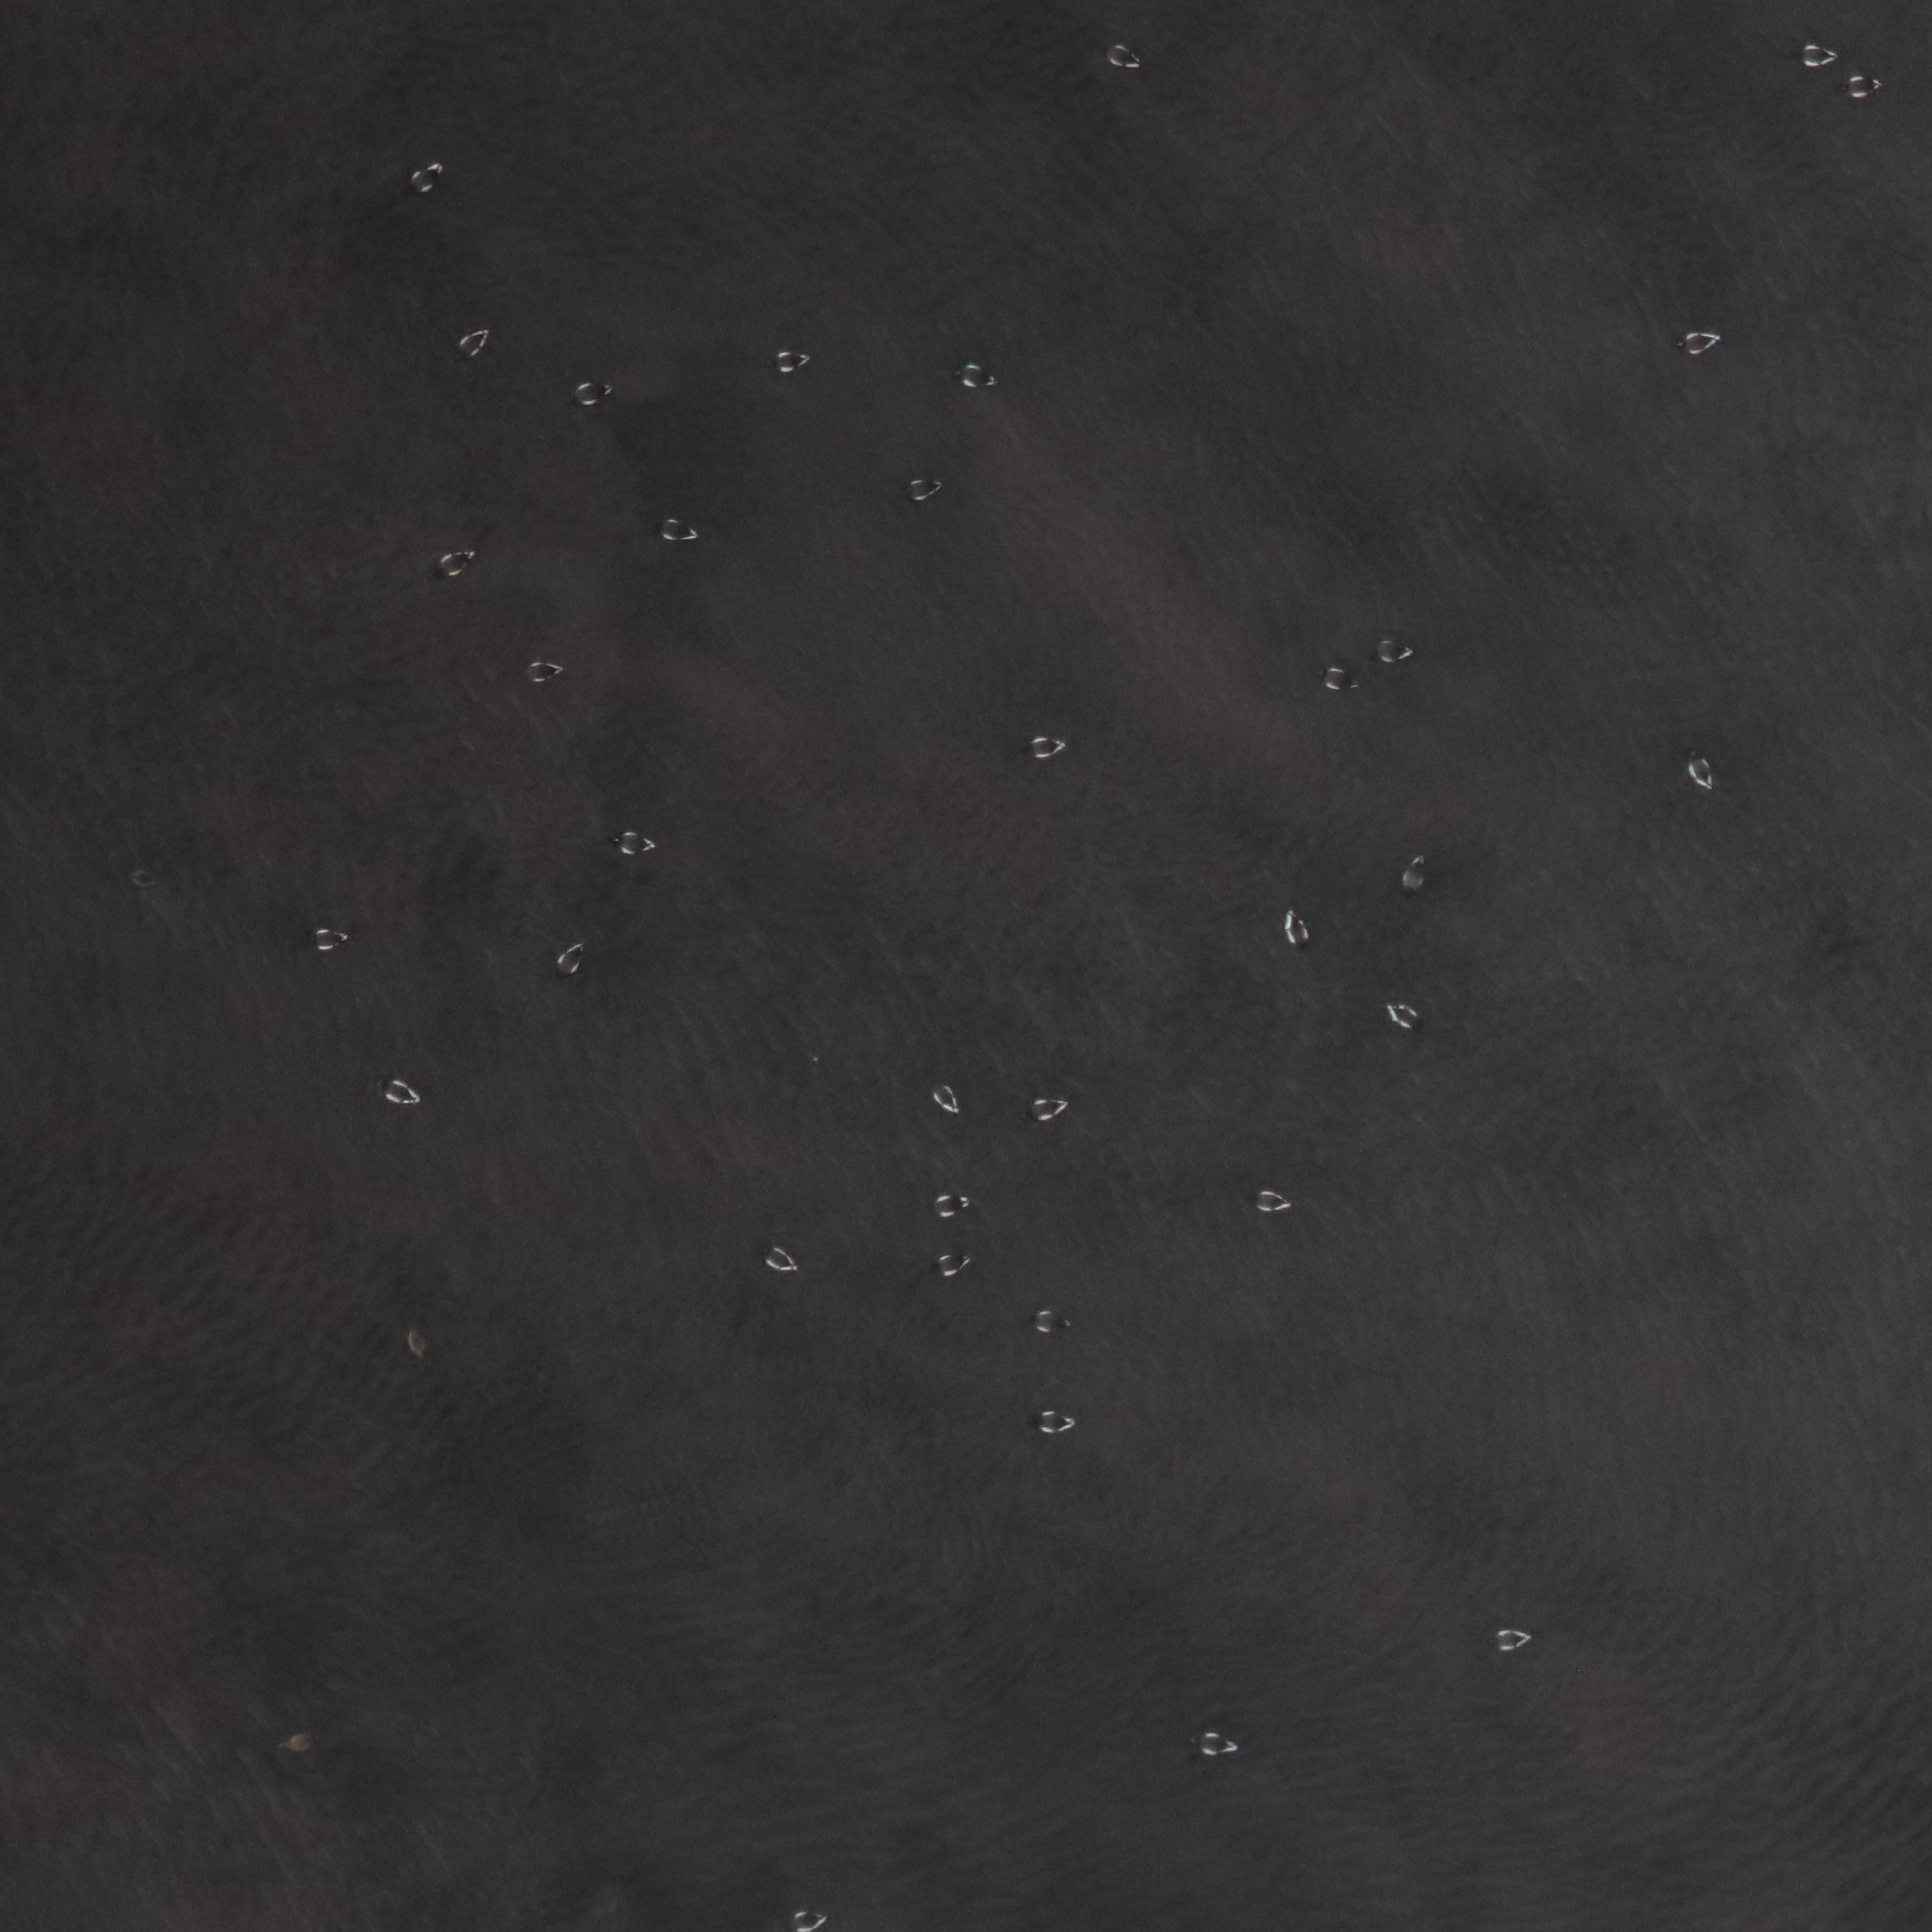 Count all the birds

37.